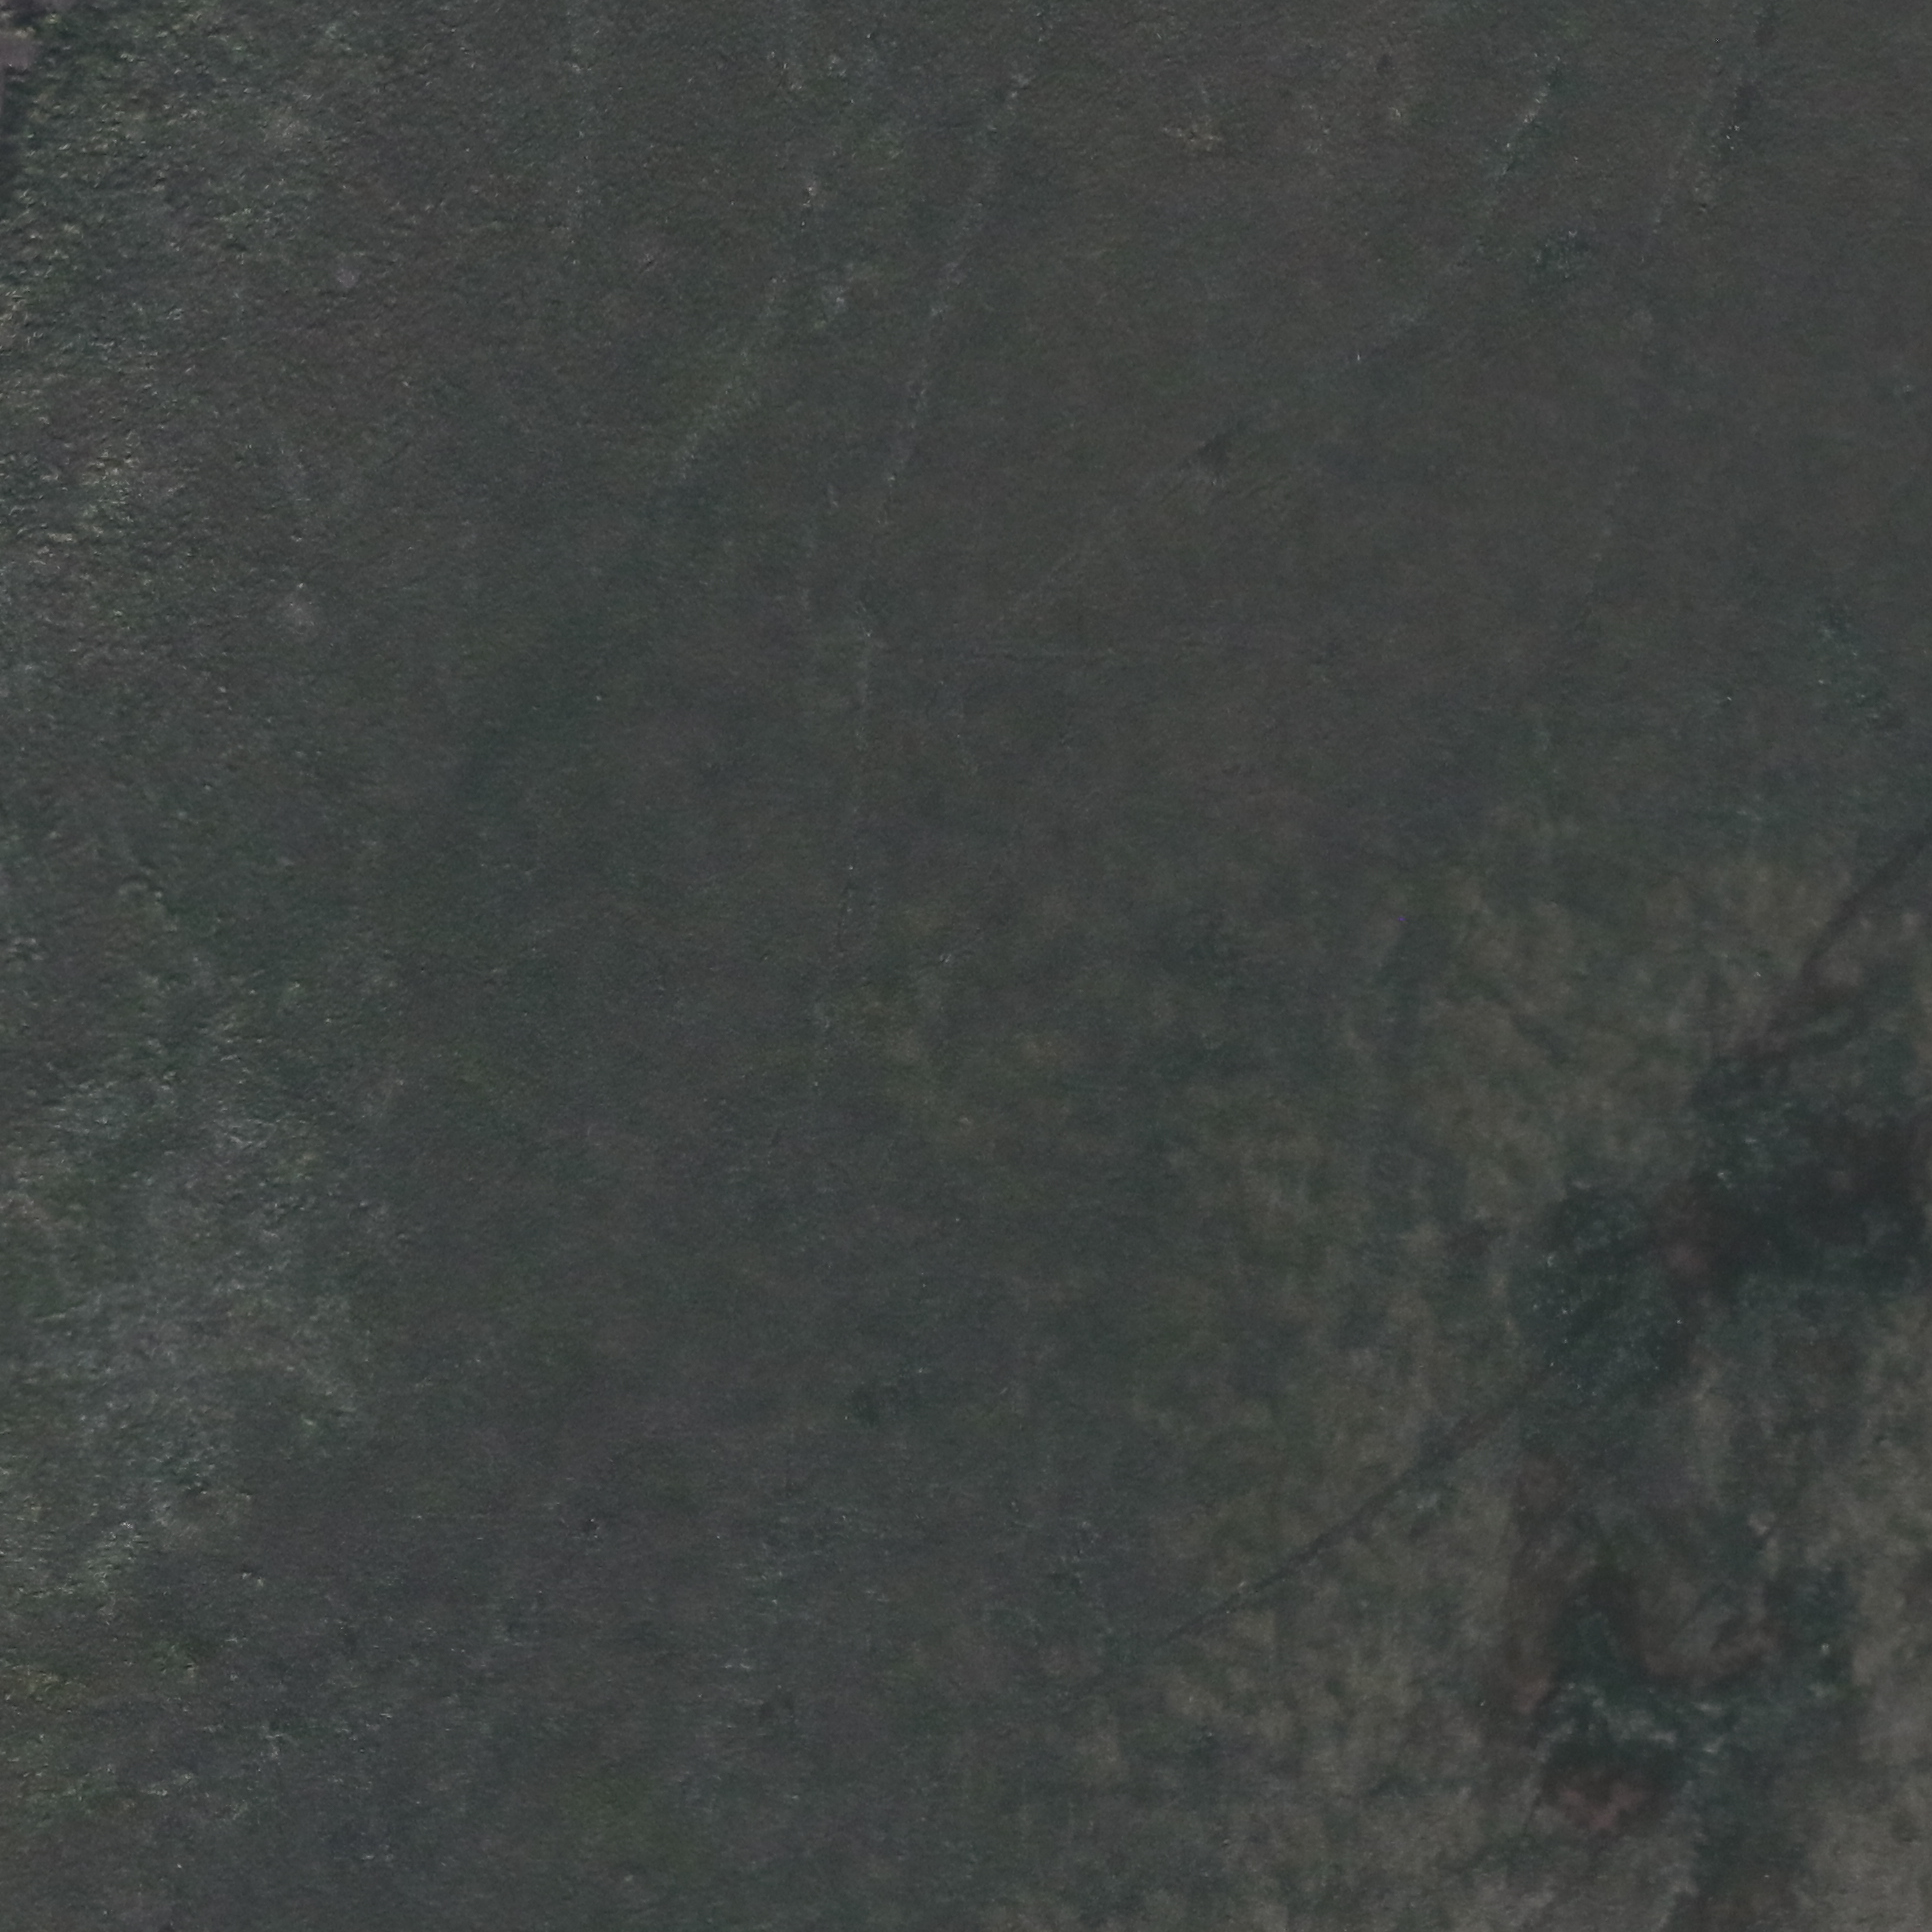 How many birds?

0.